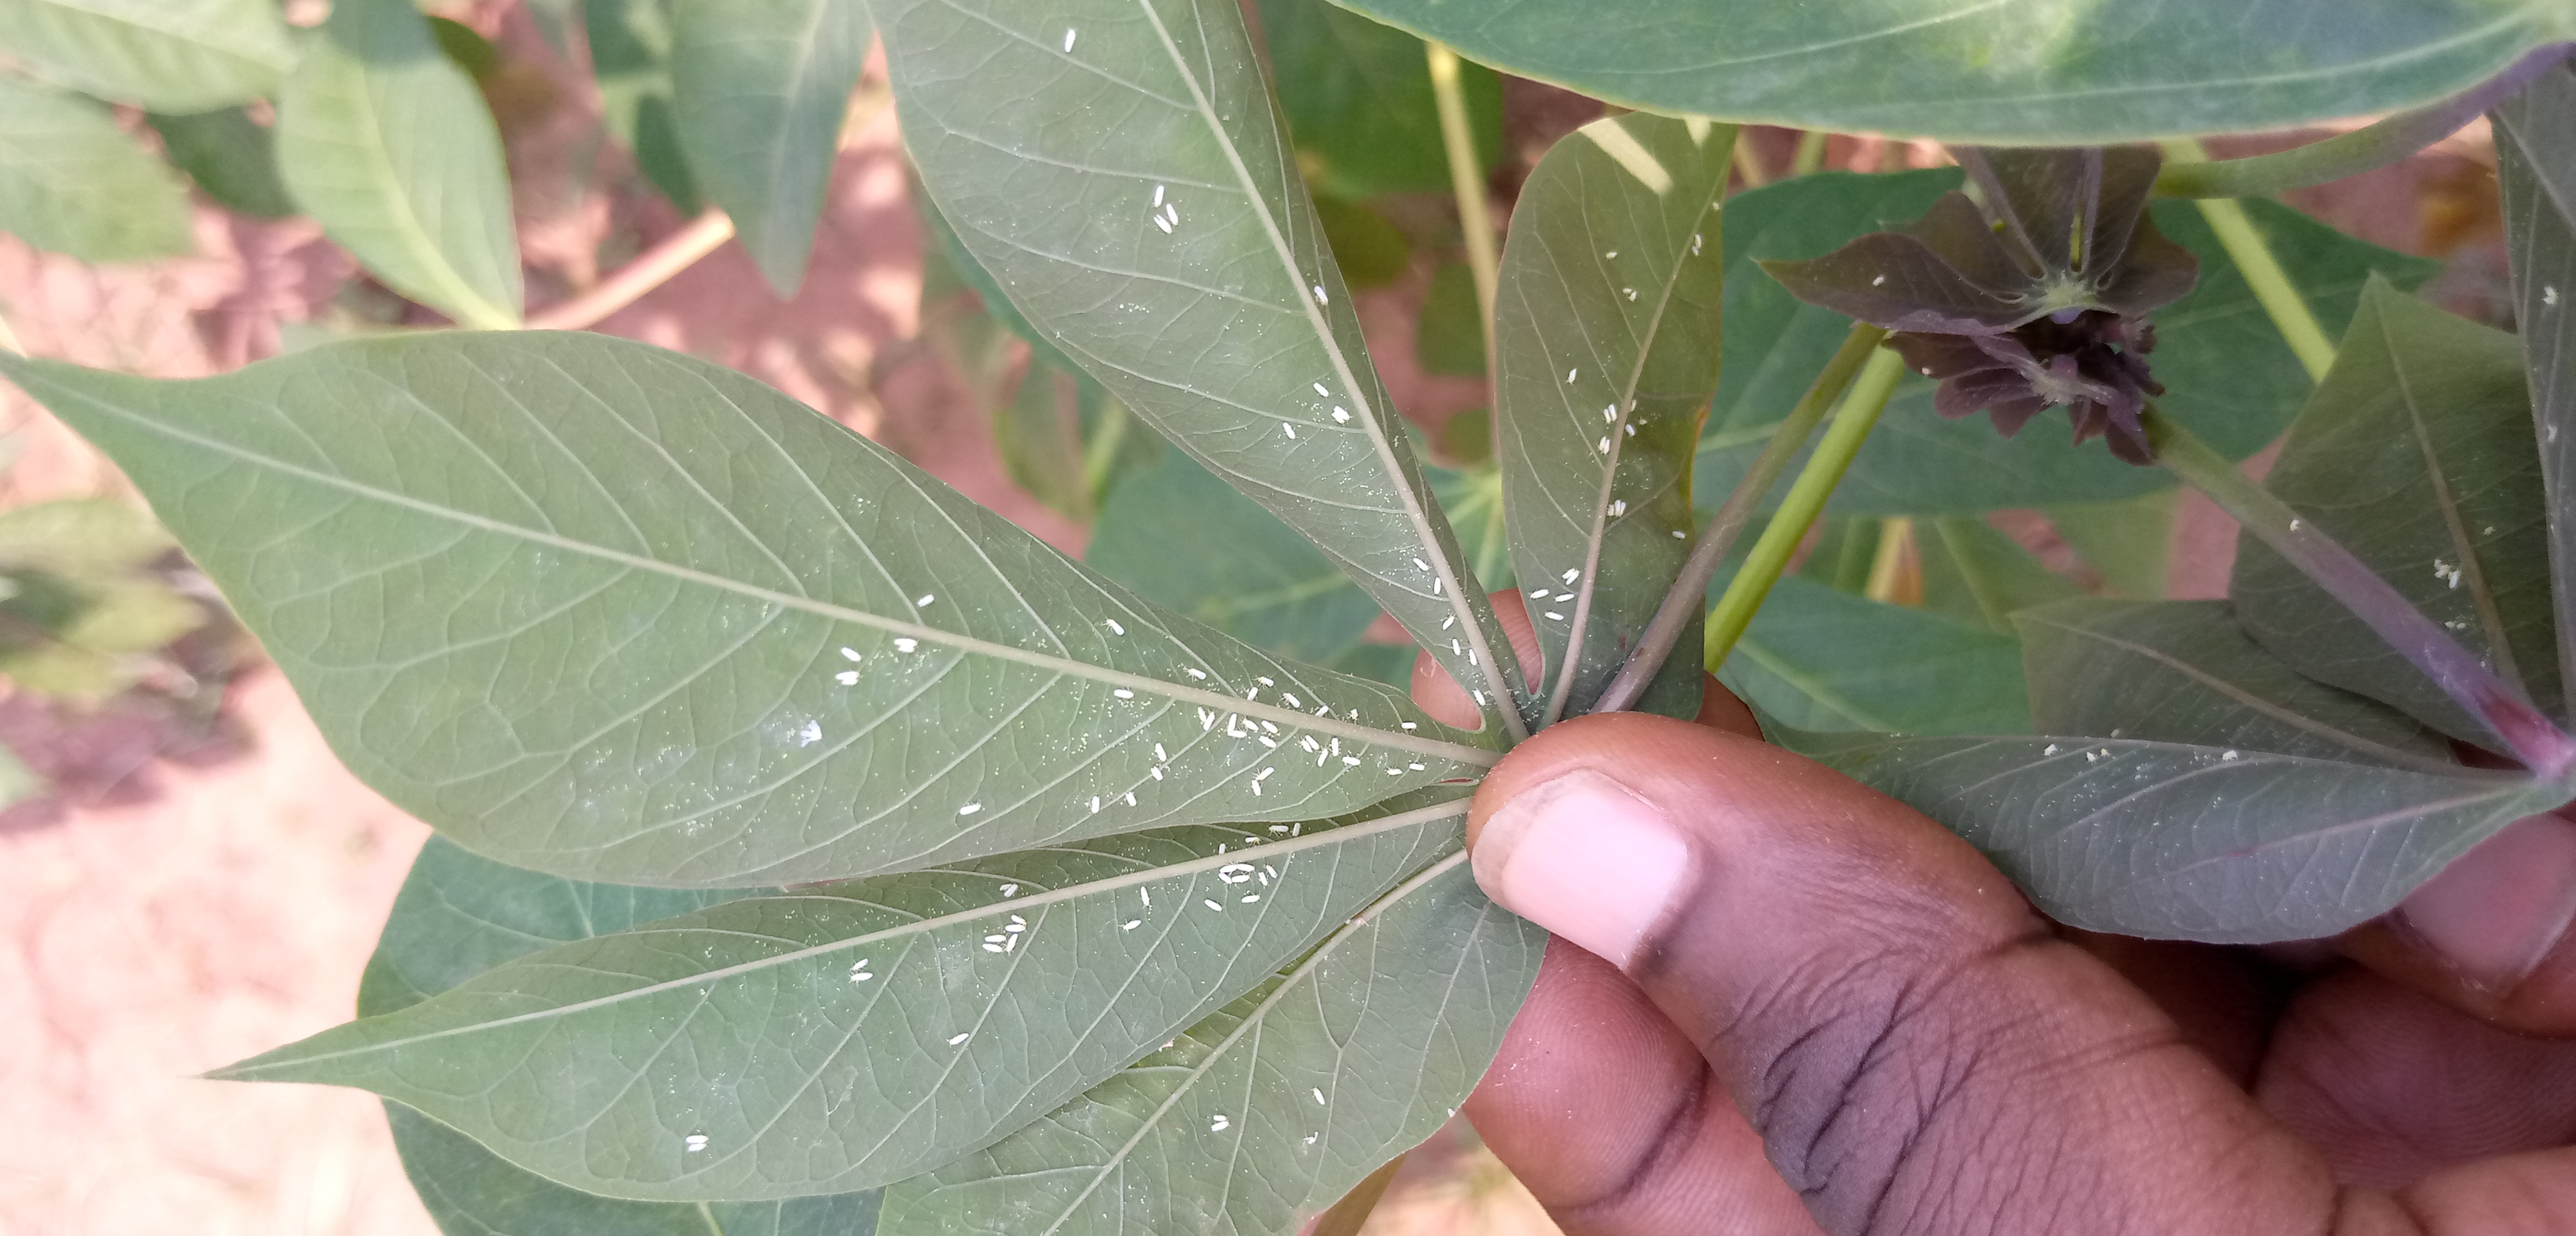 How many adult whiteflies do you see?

108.